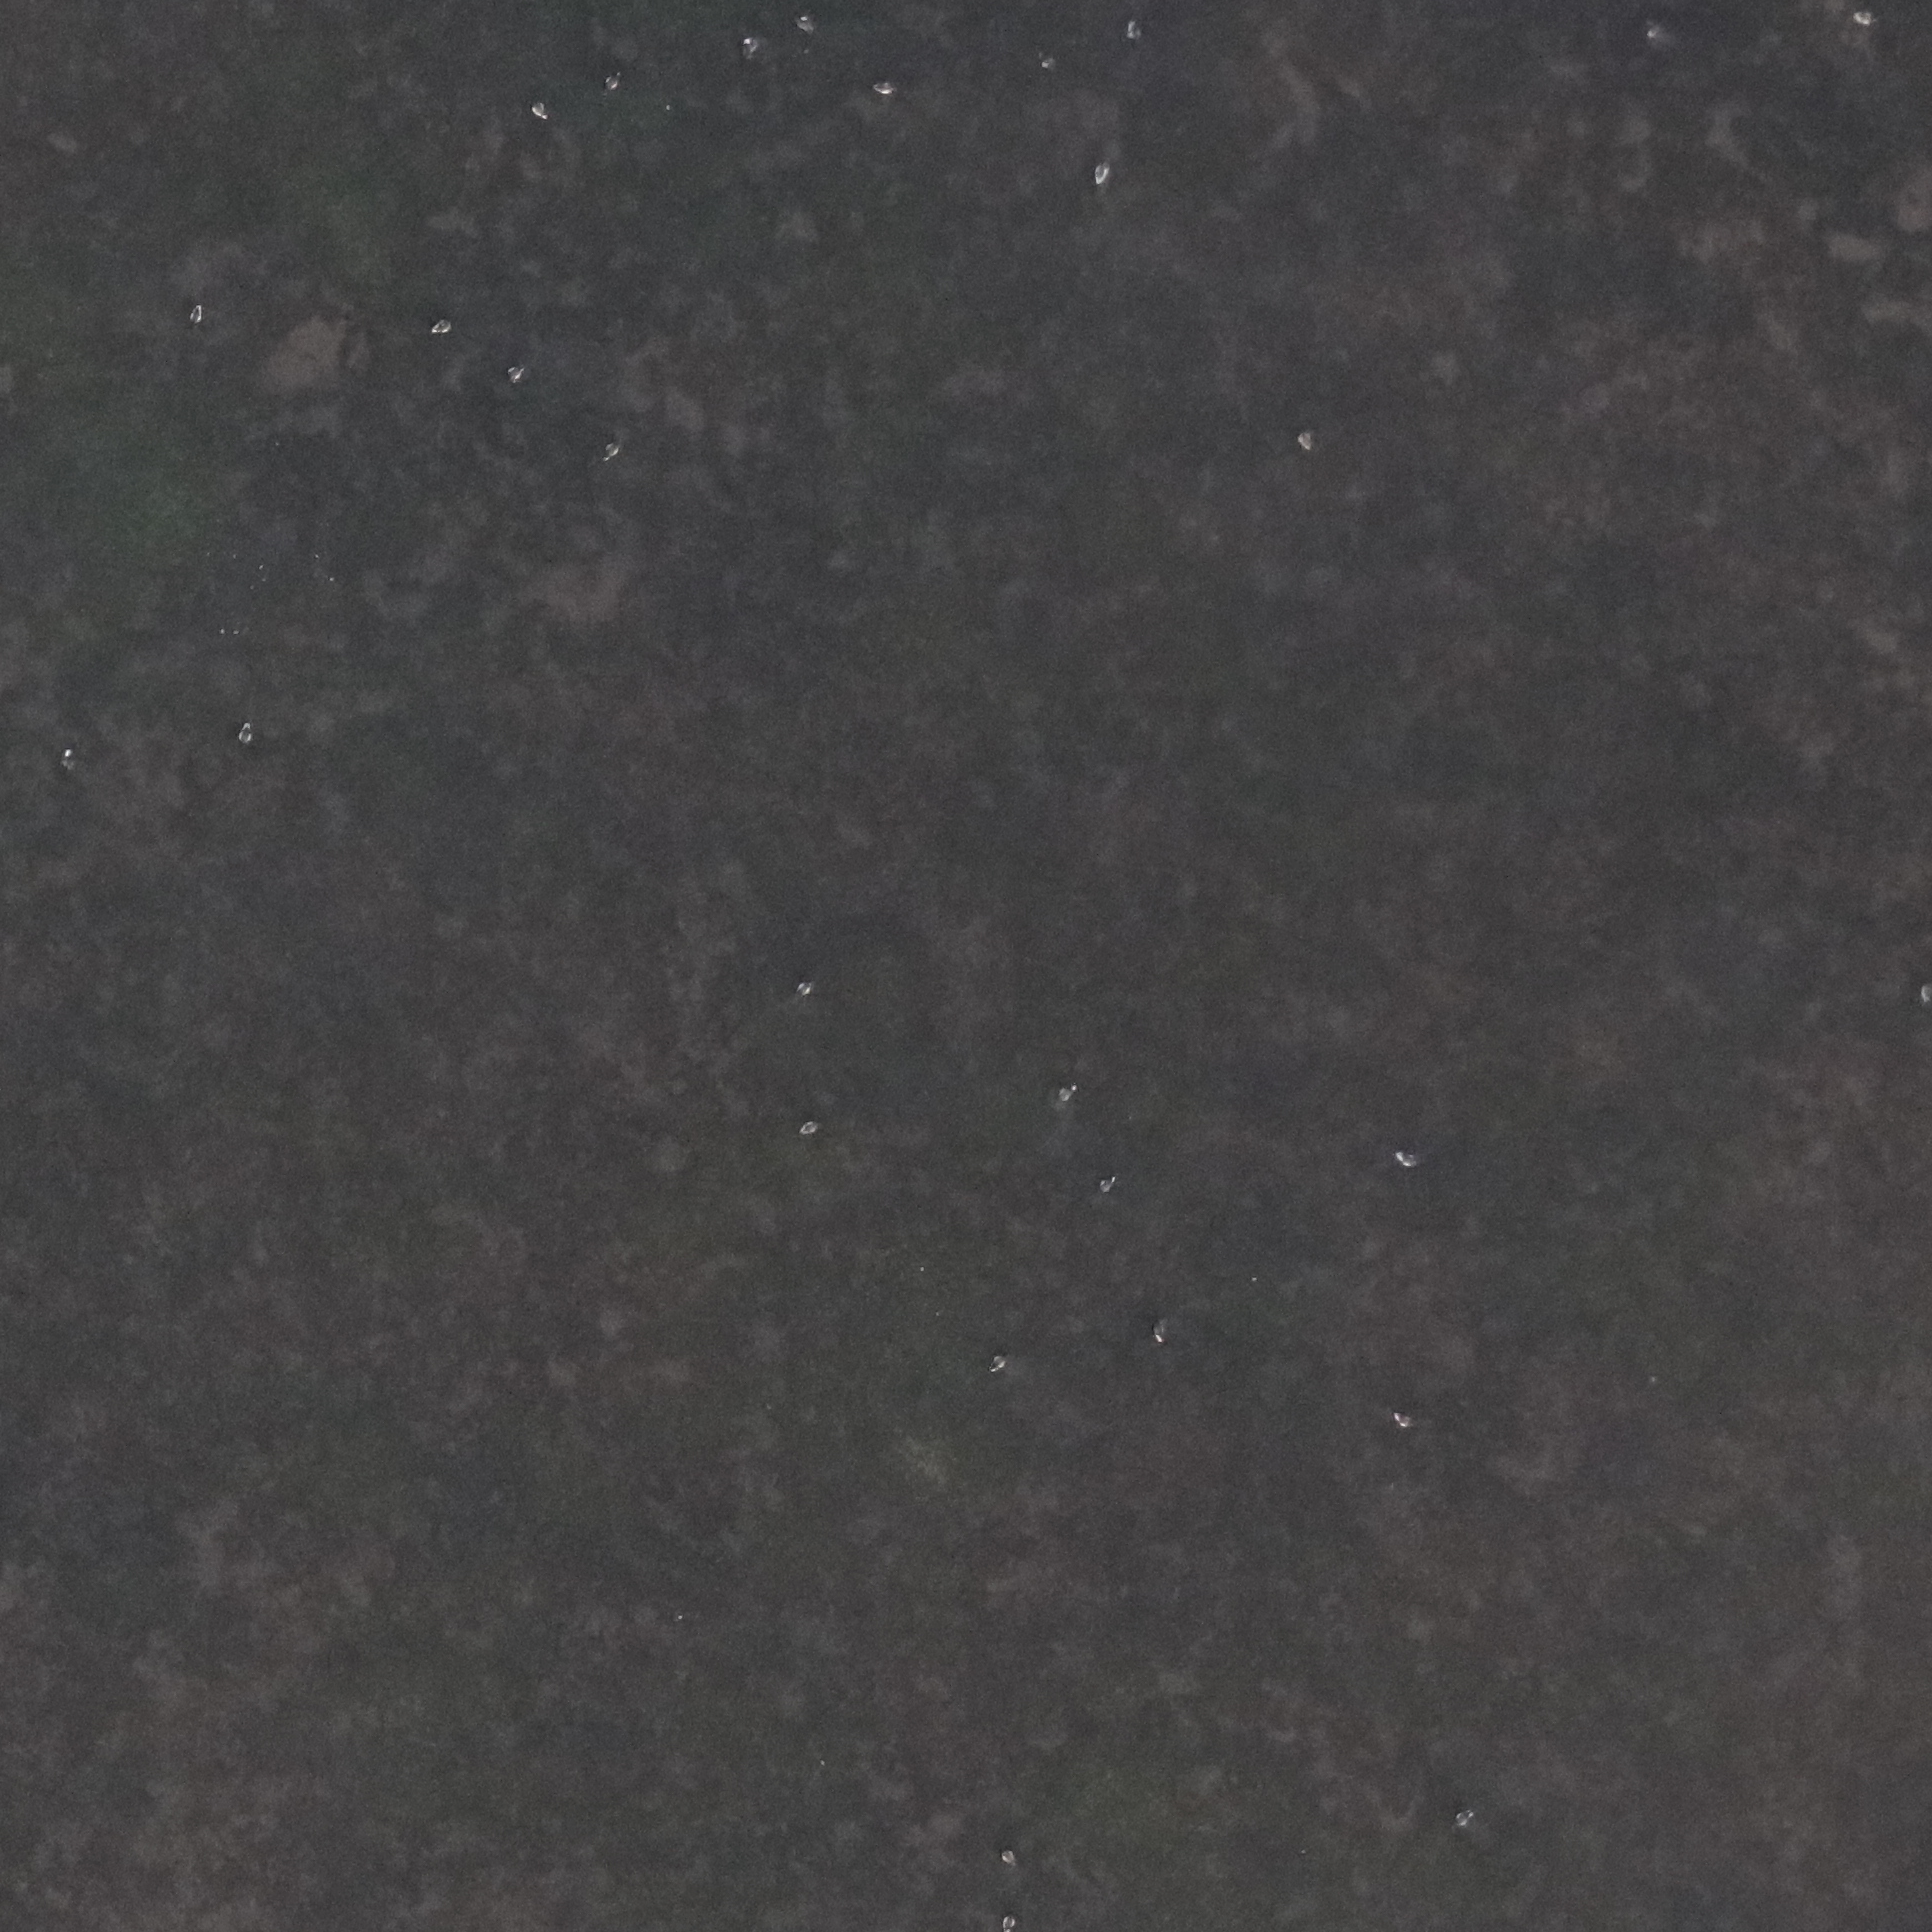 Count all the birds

29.